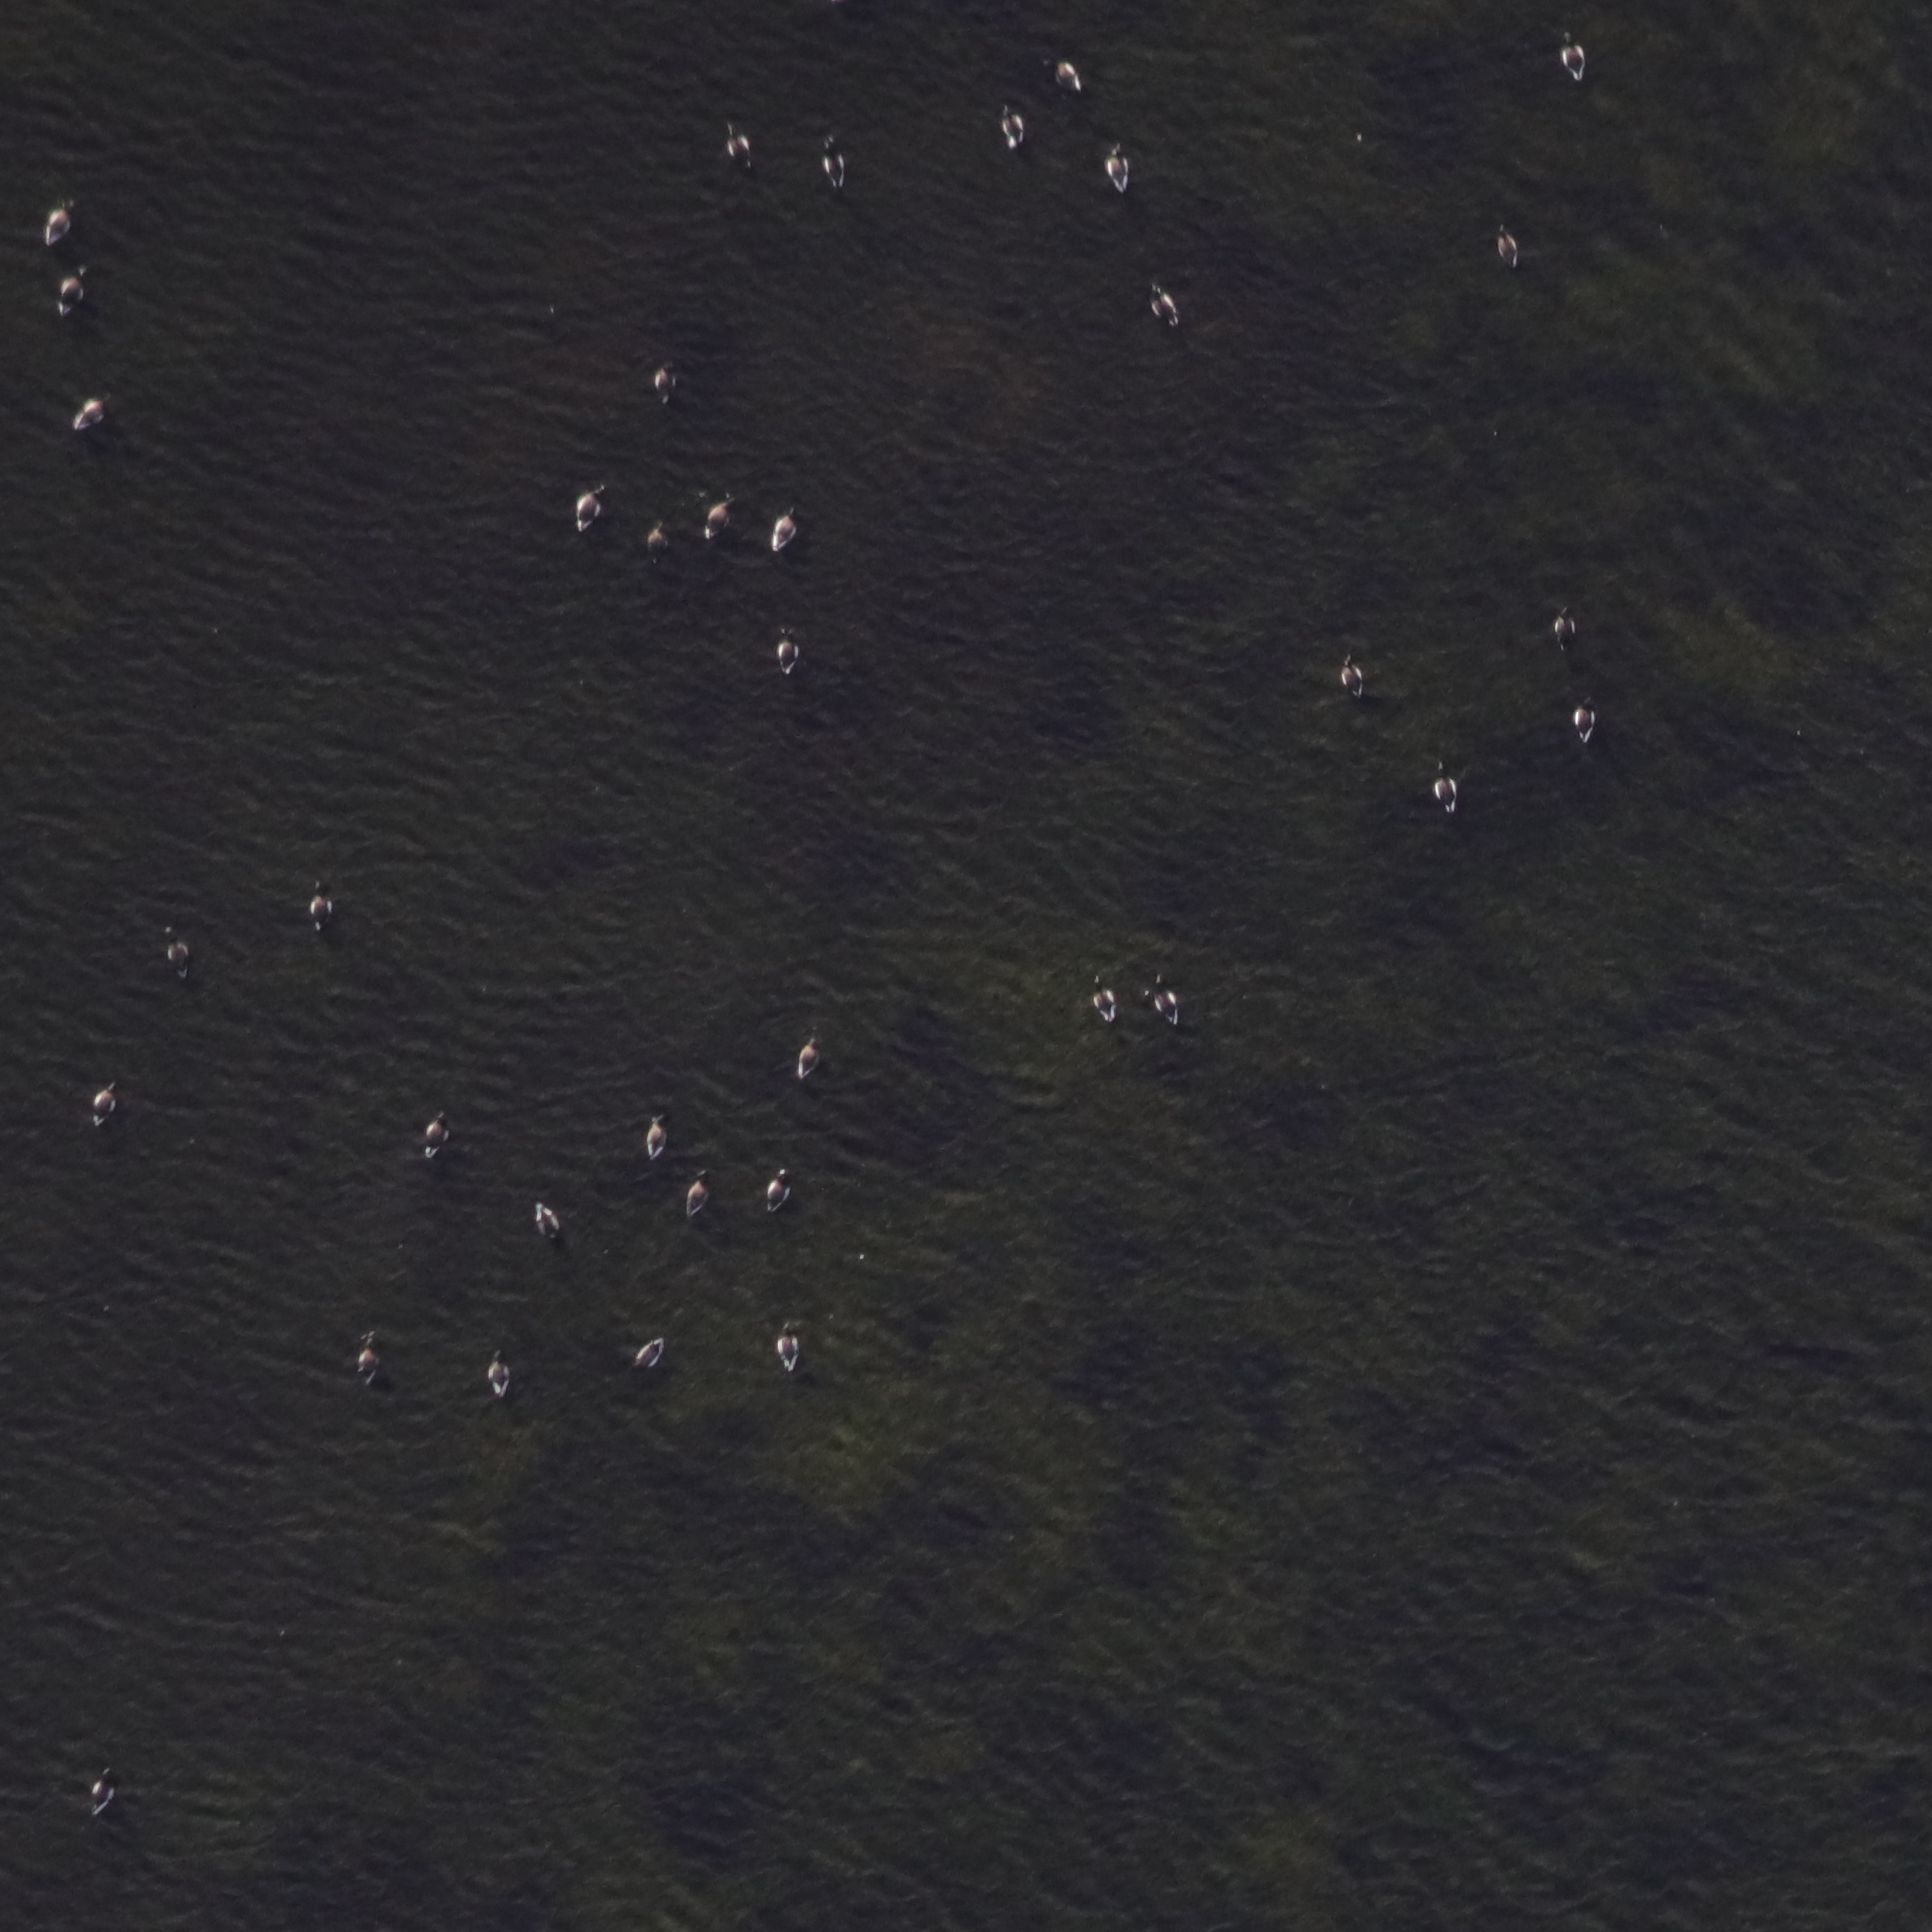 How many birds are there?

37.